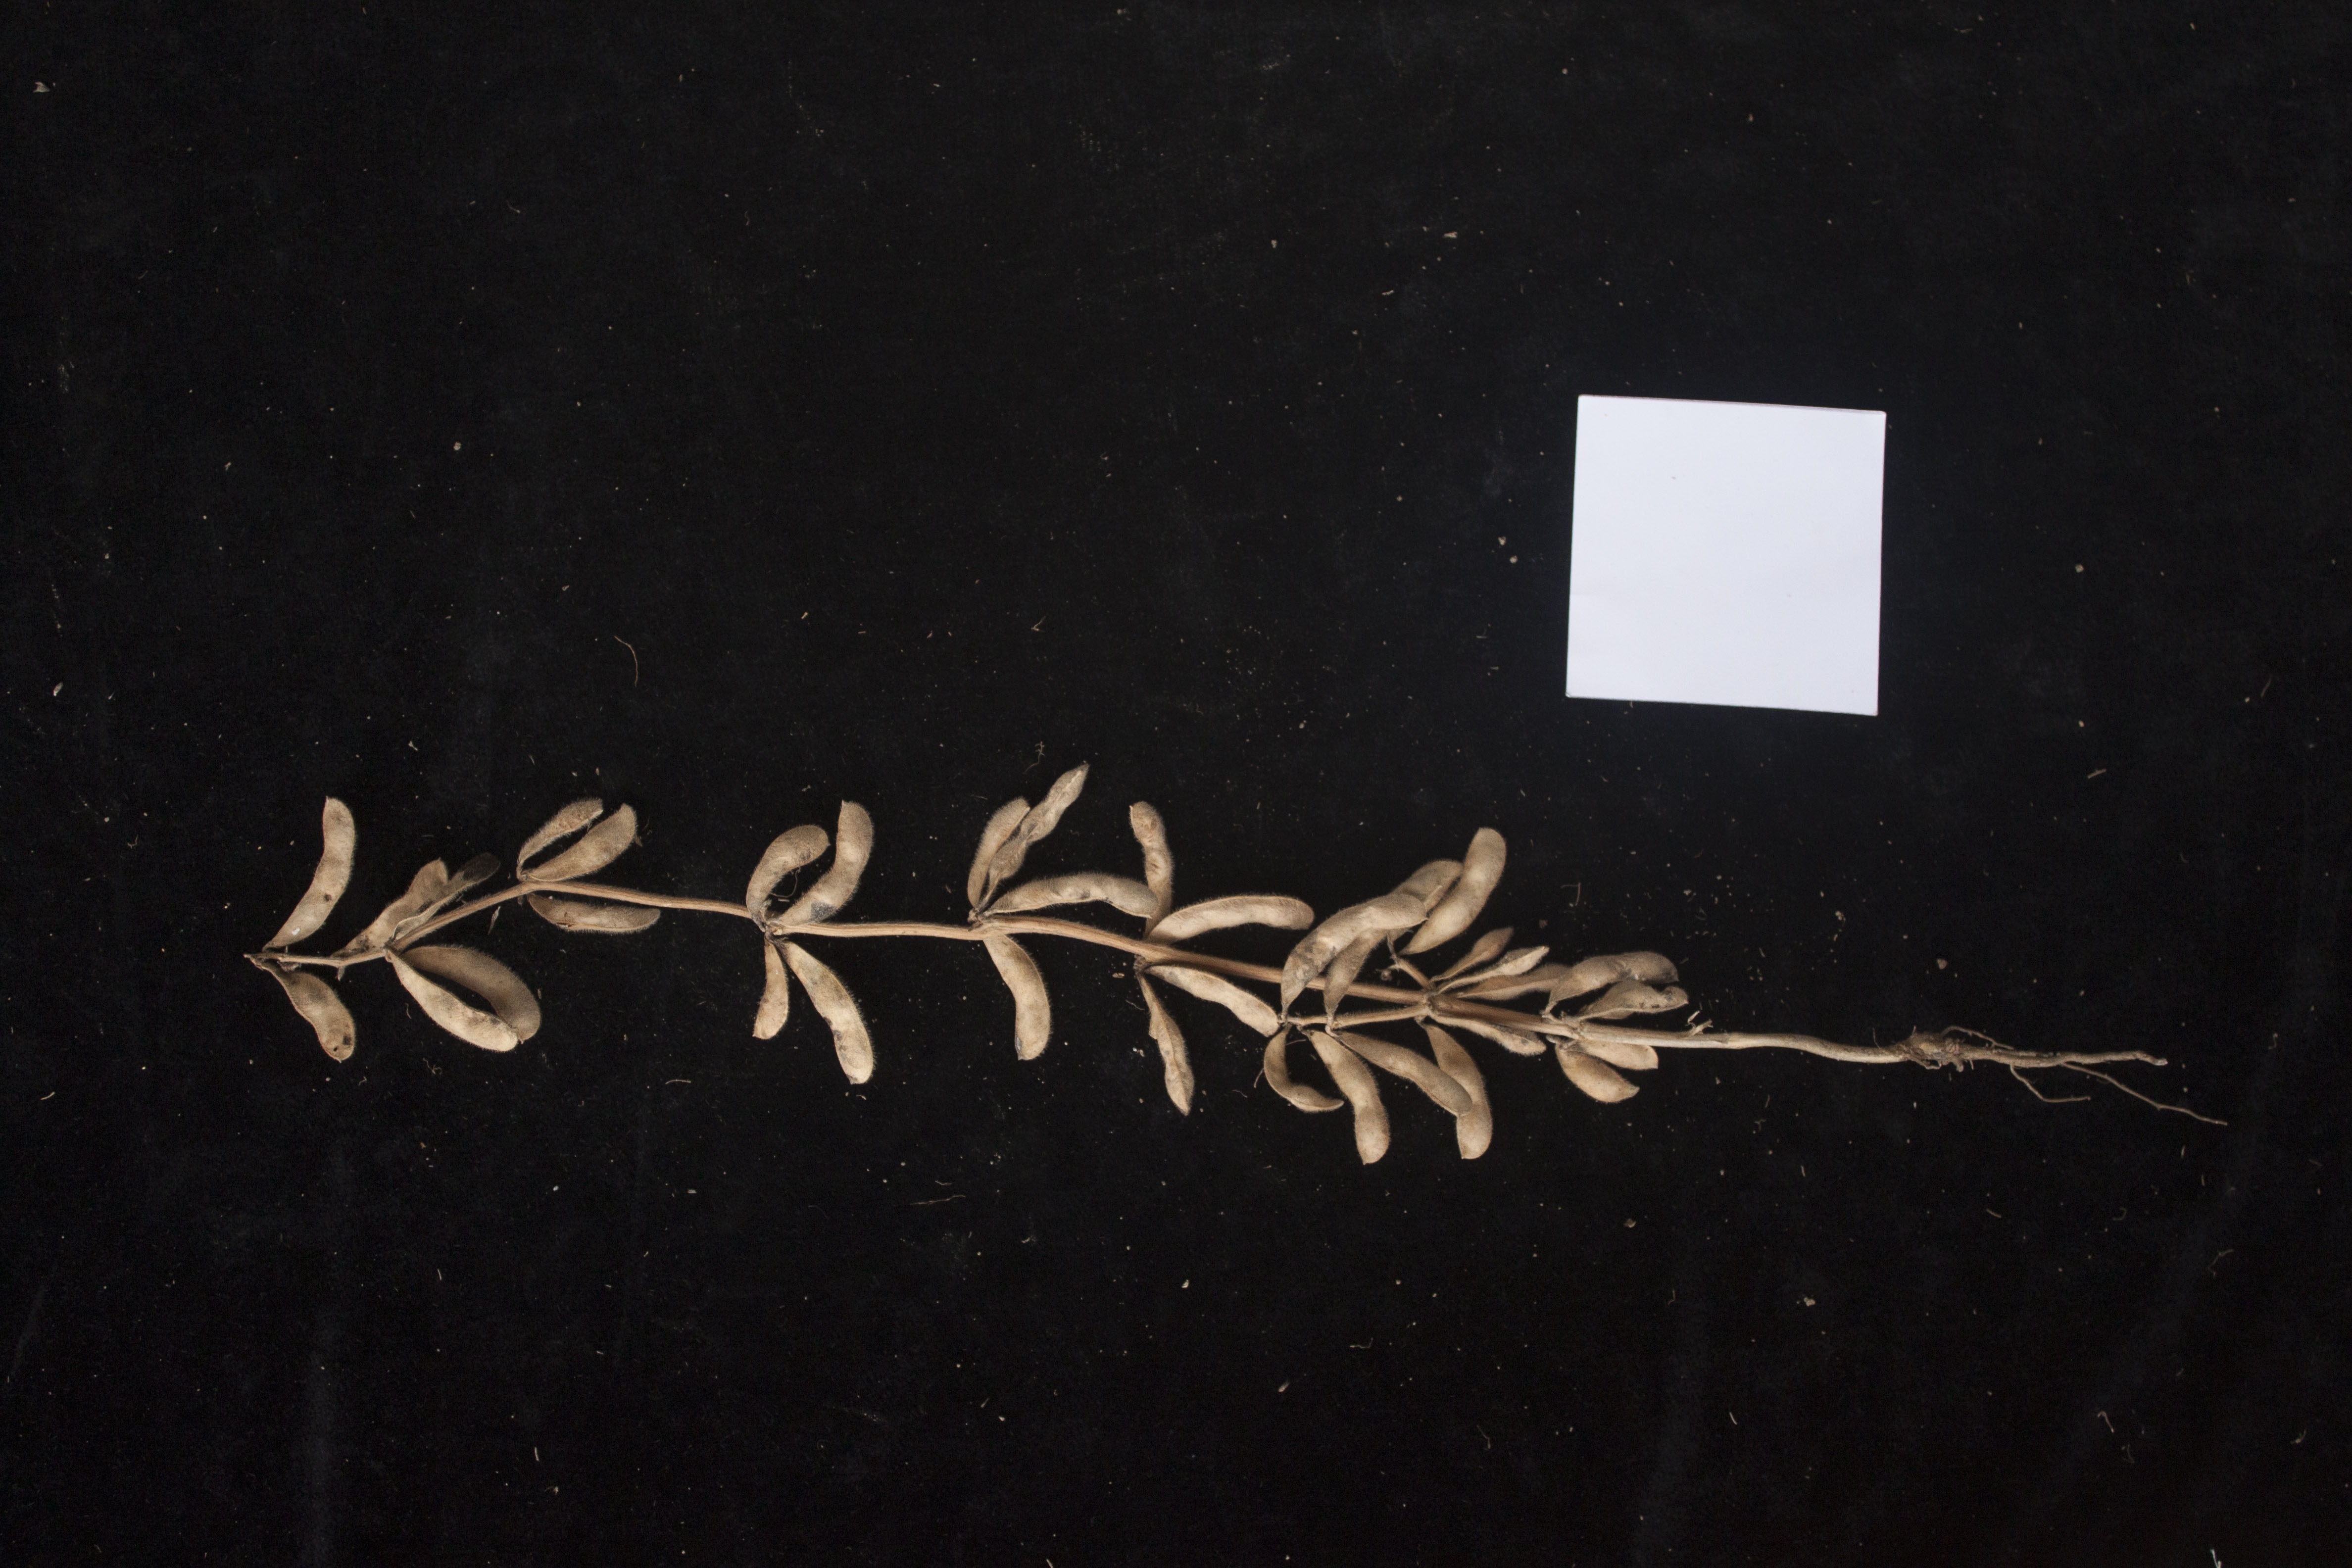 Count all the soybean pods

36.